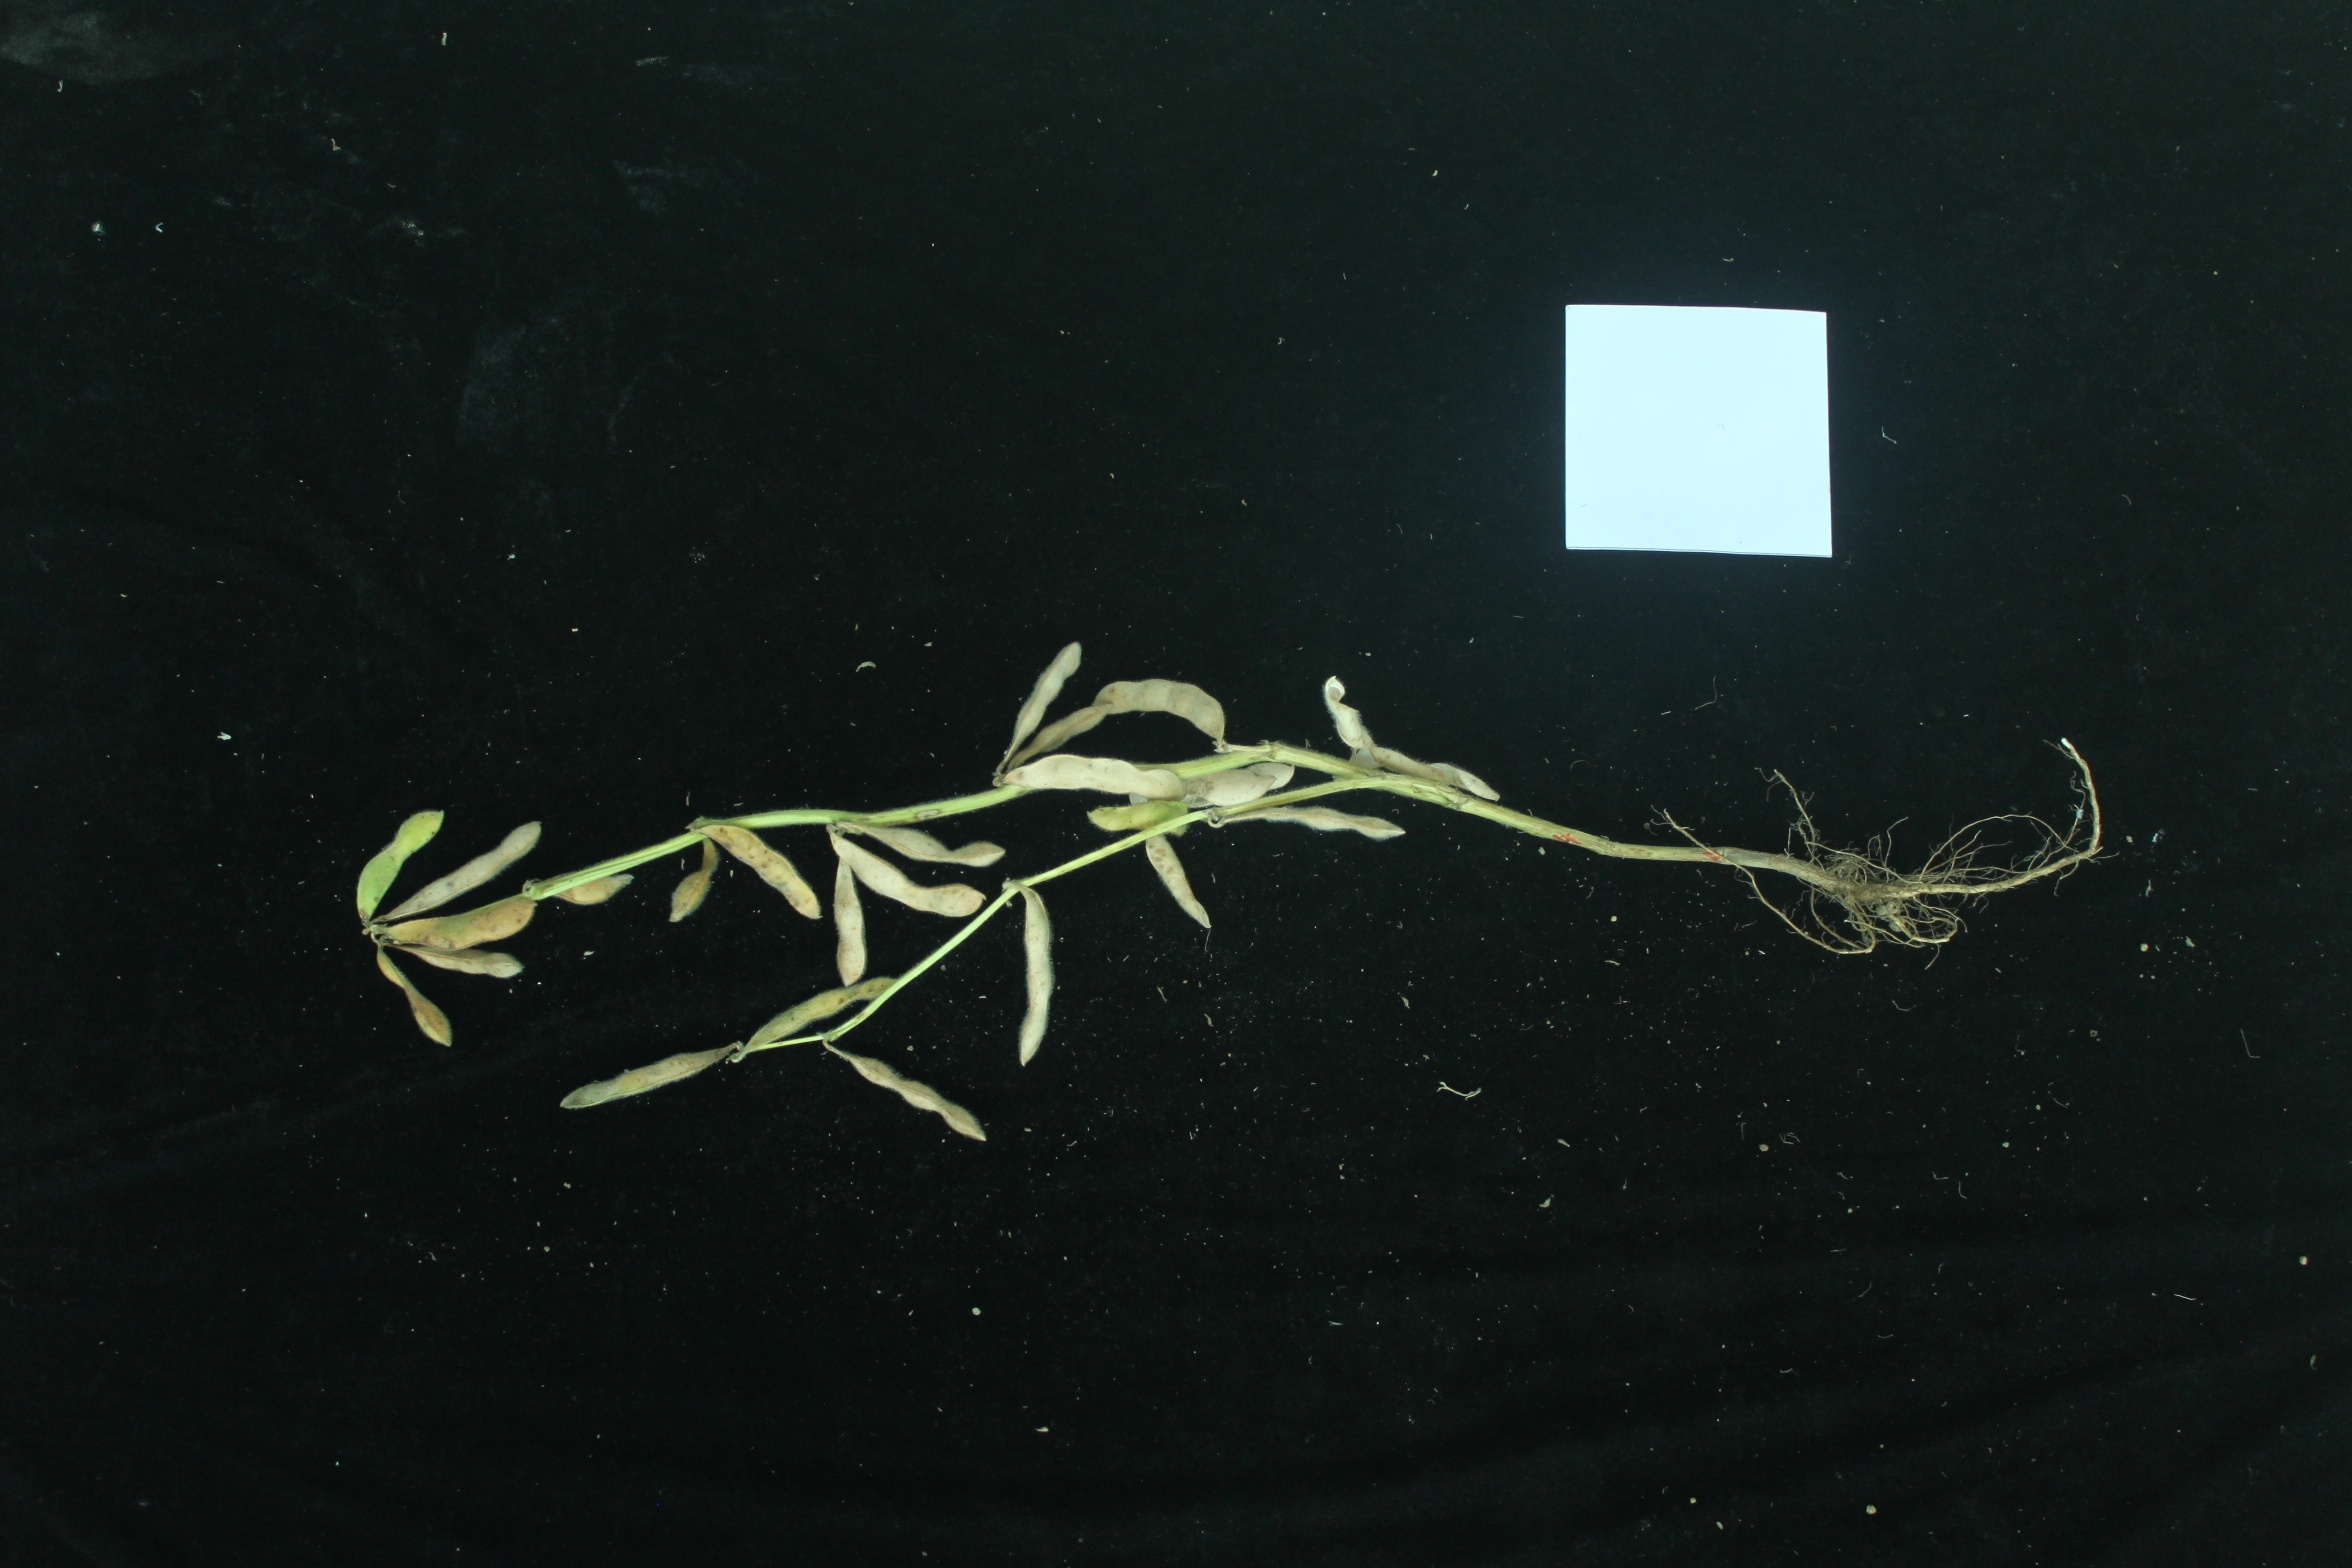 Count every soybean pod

24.